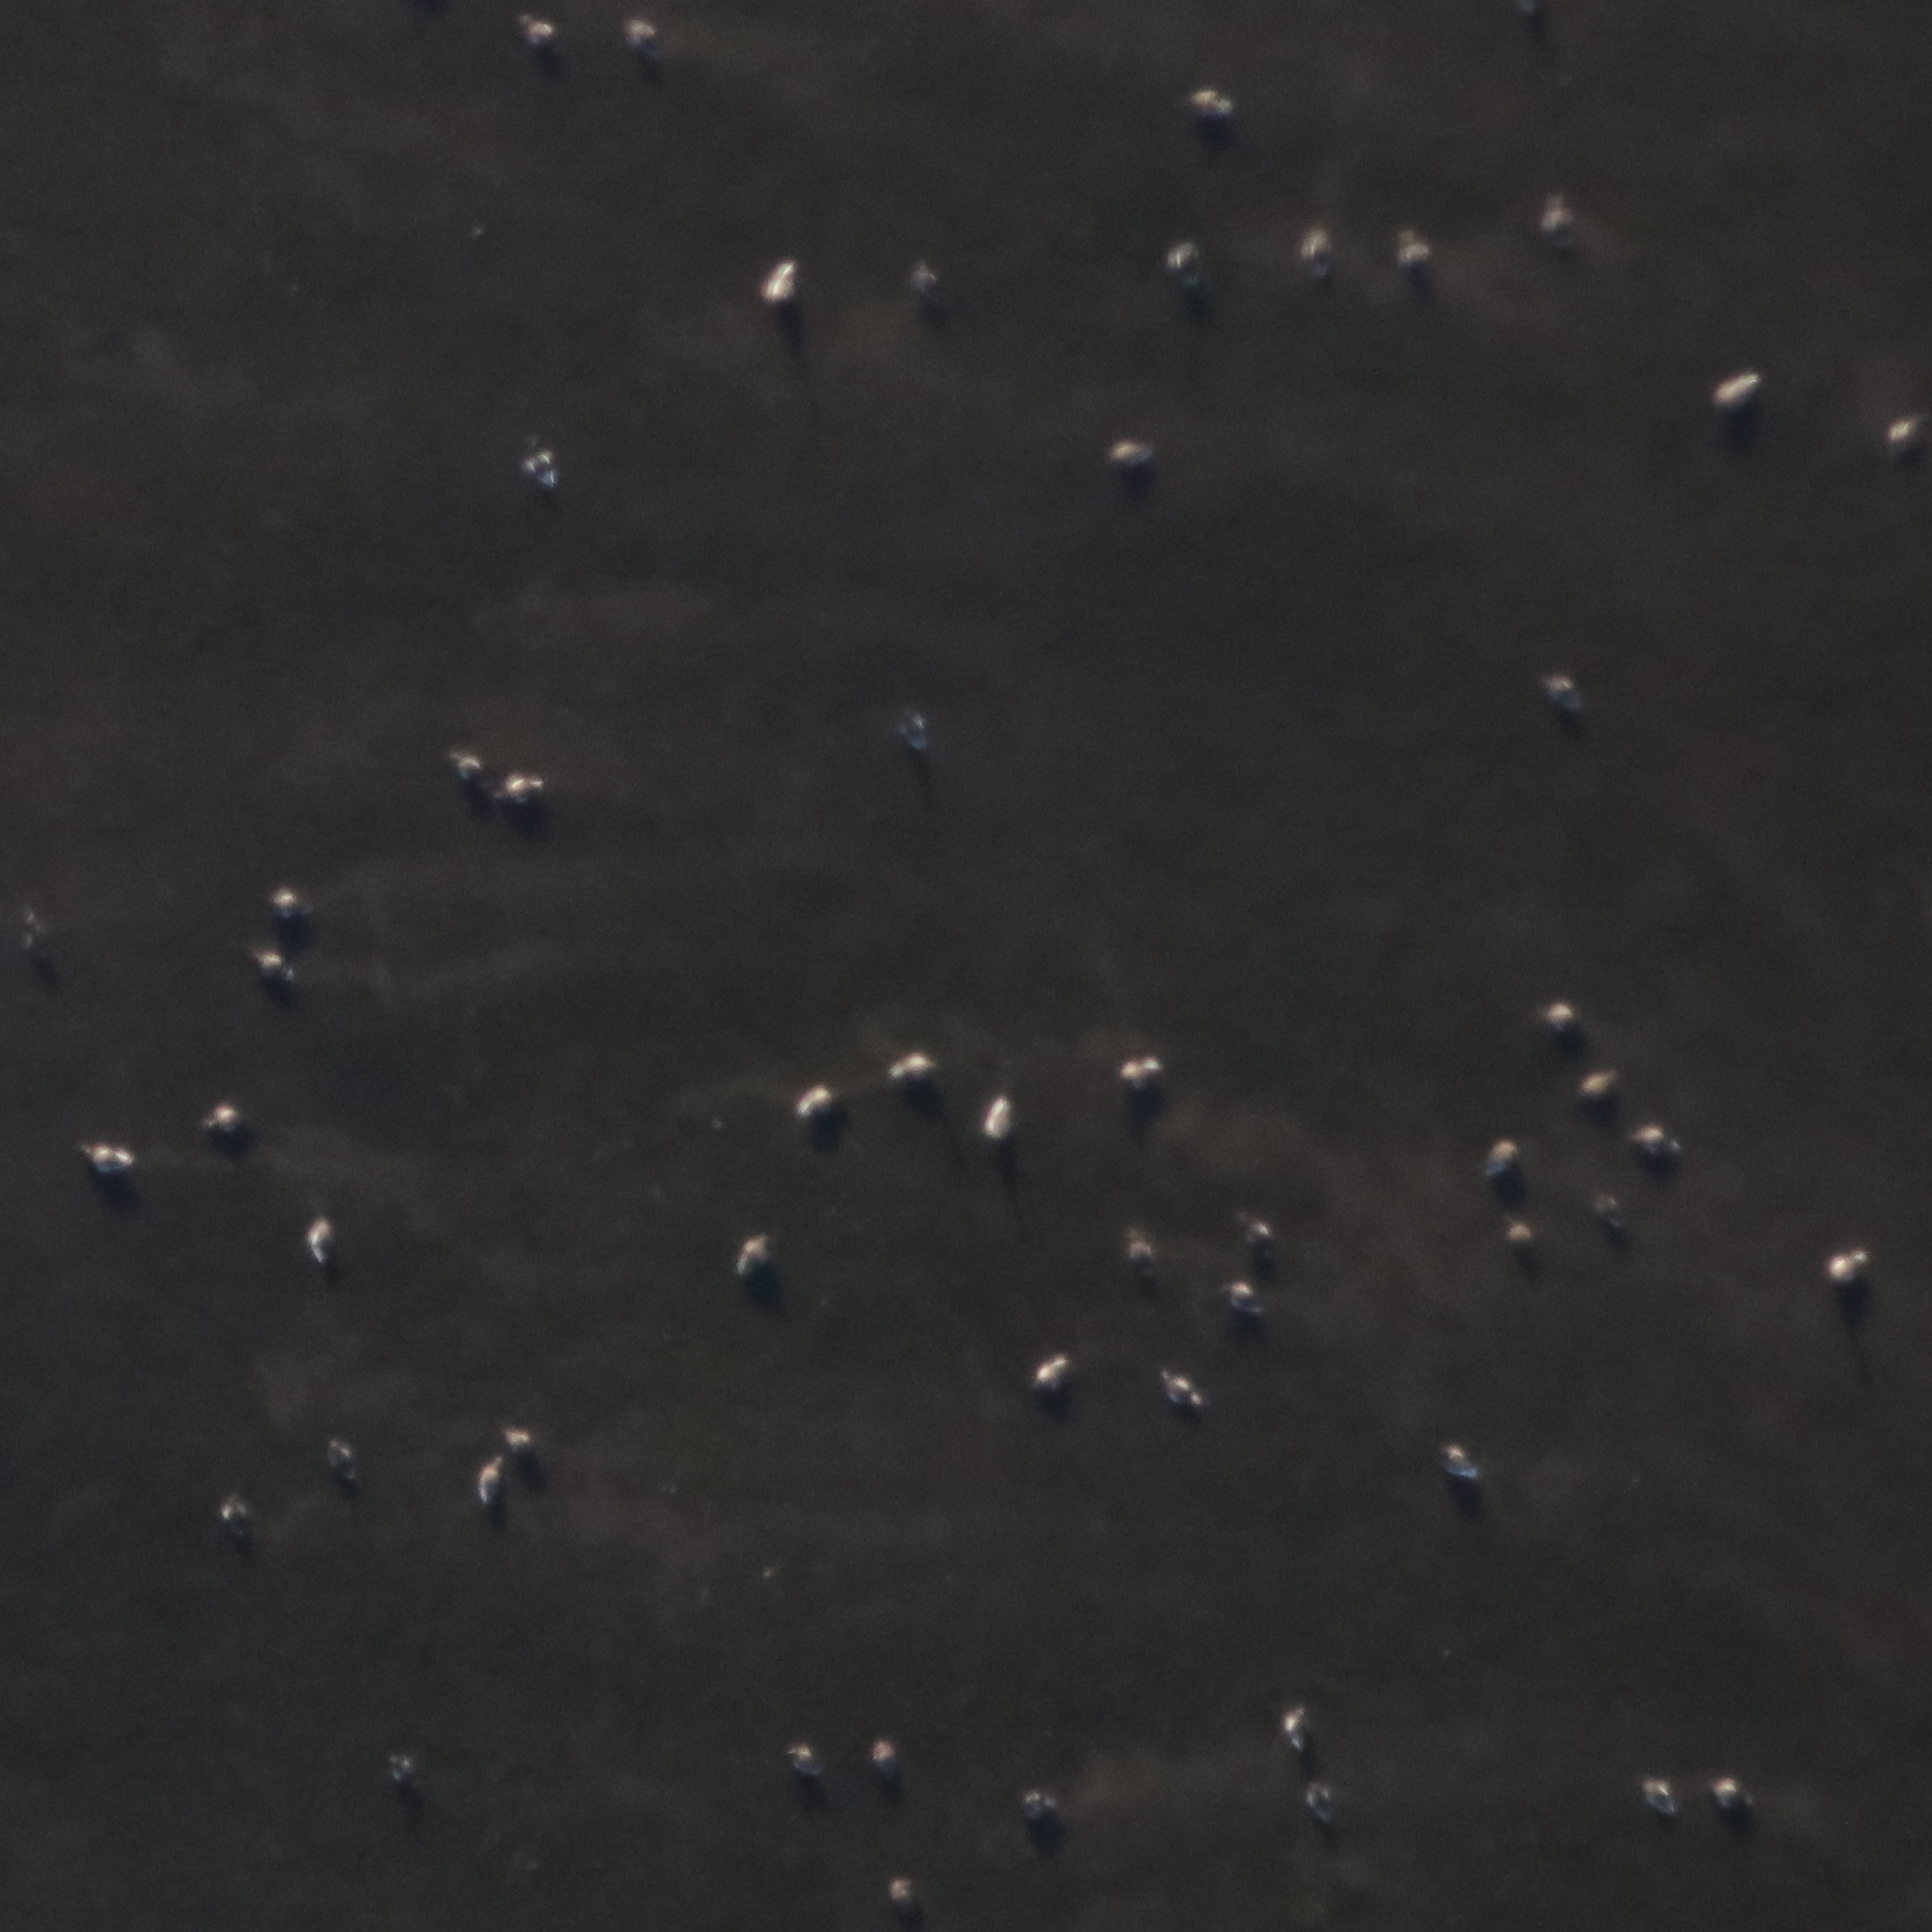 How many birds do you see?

53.